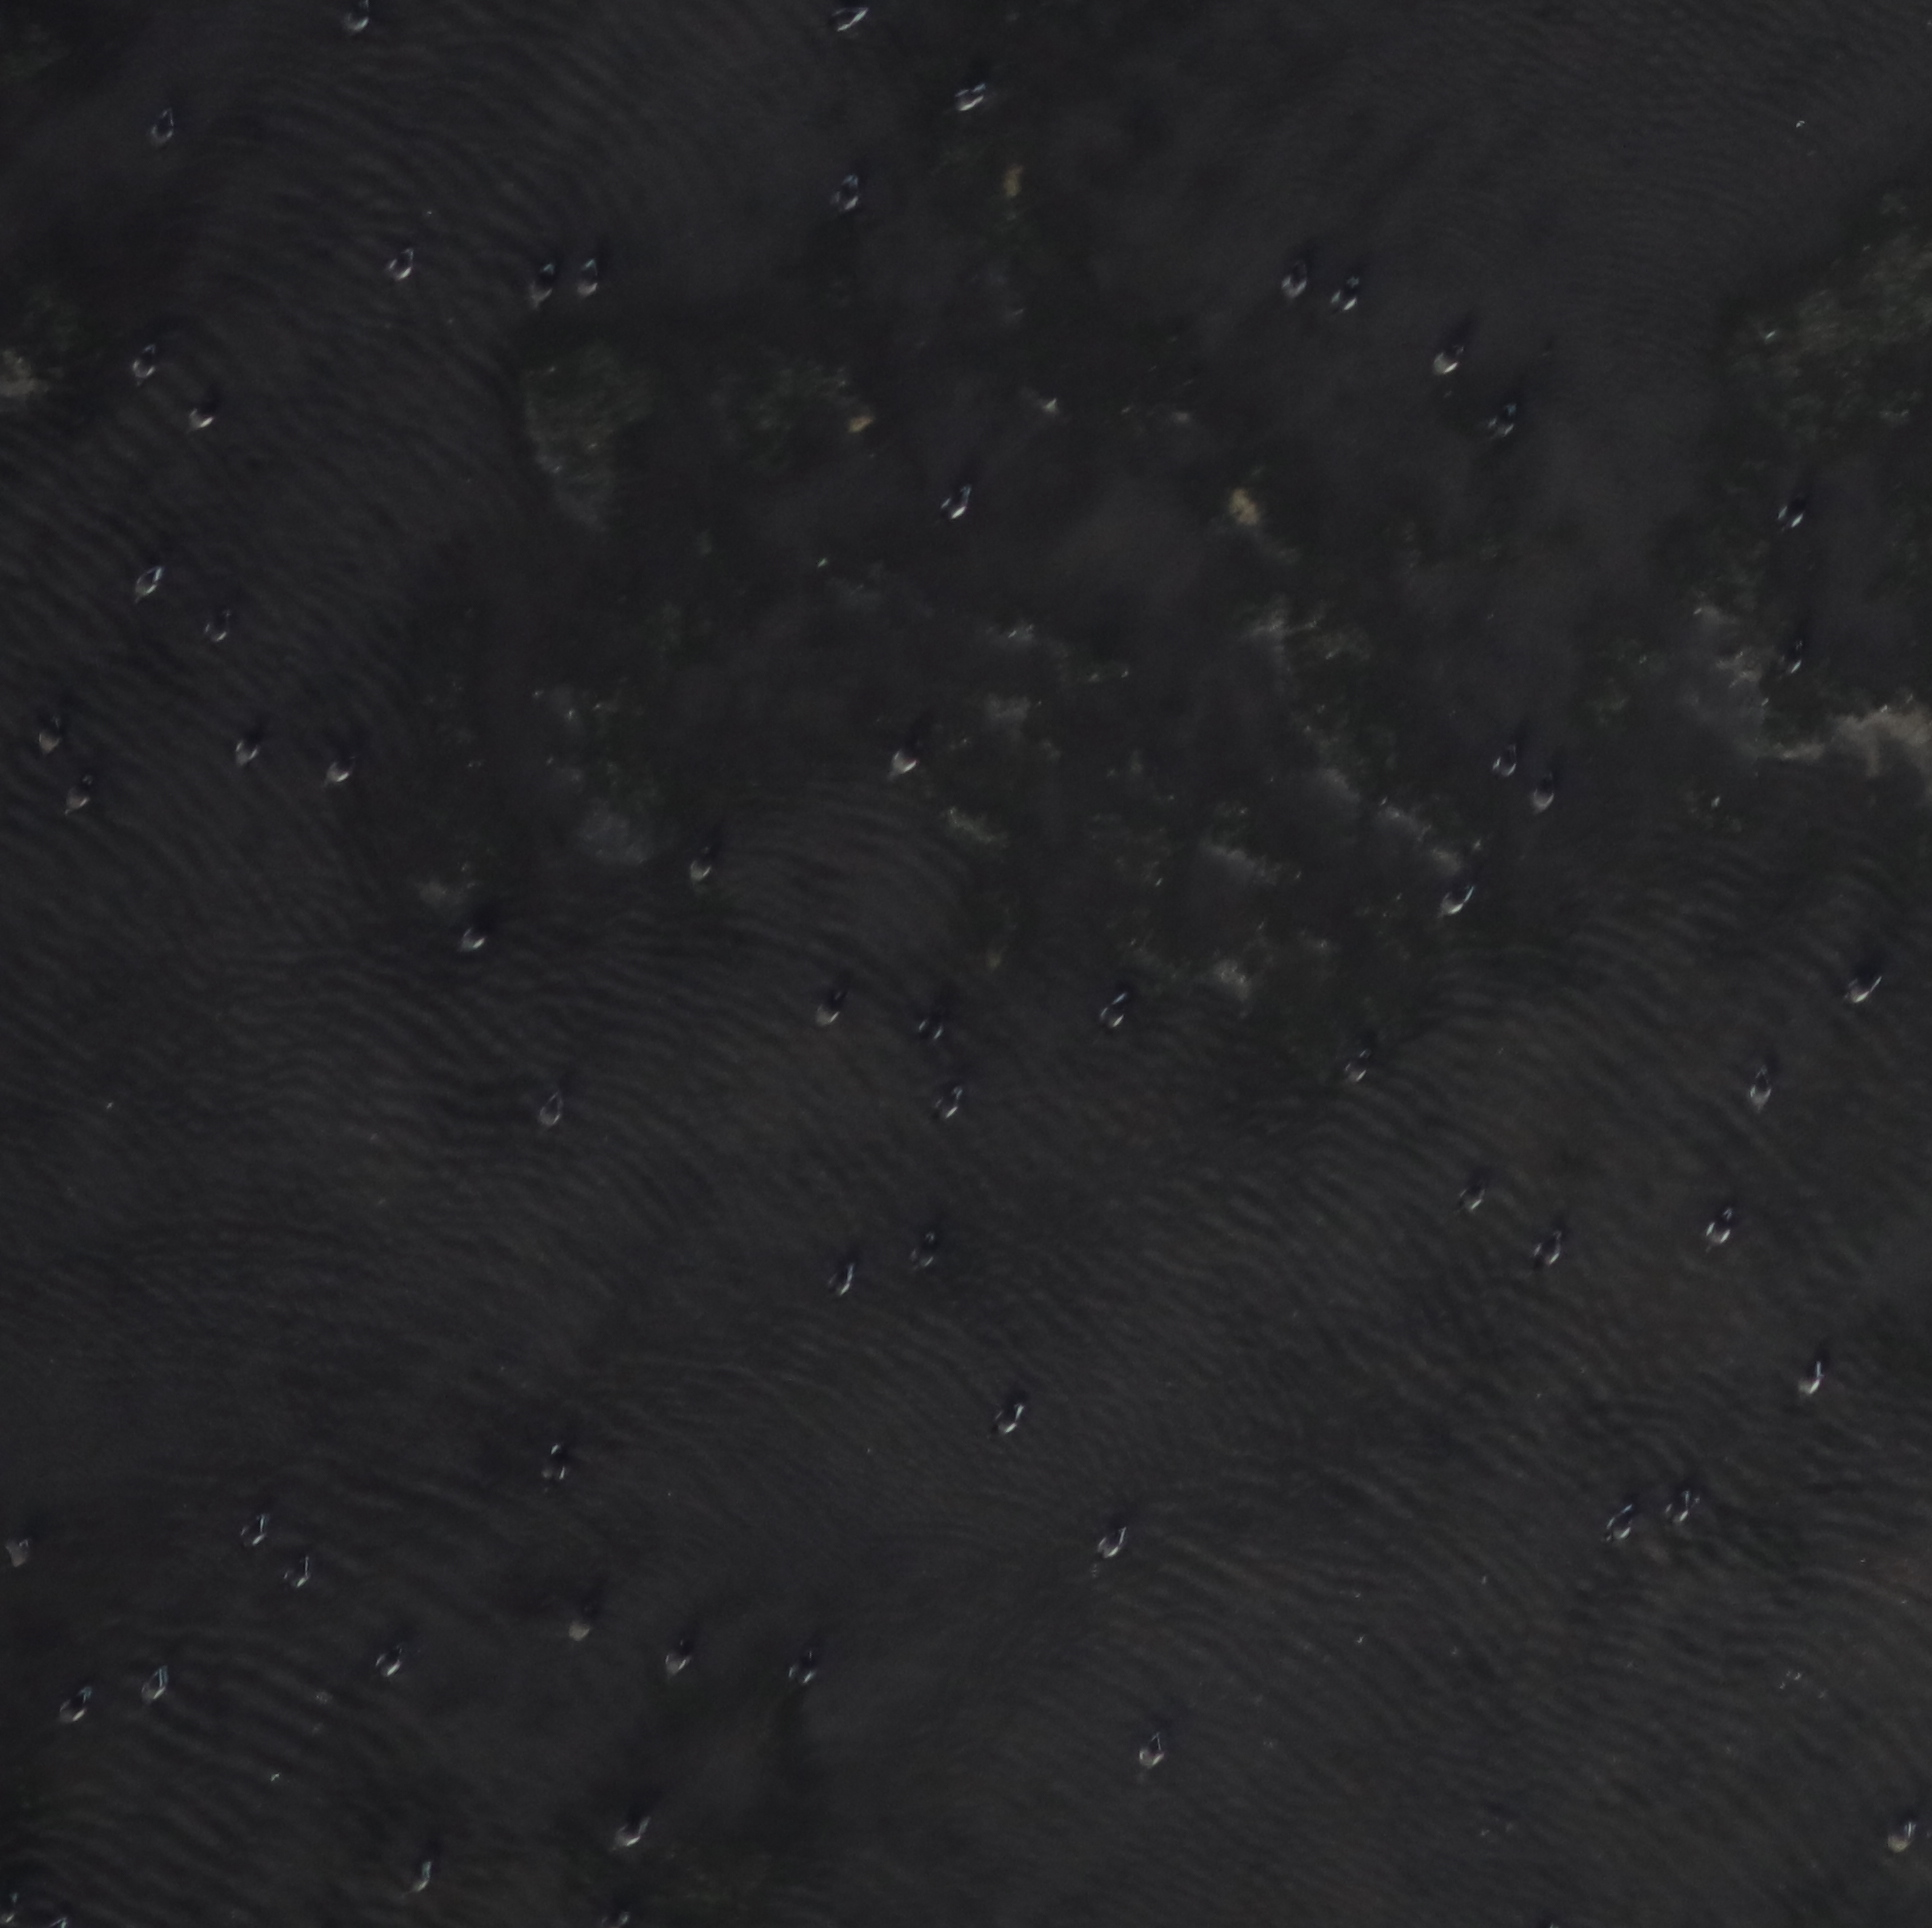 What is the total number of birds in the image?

60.